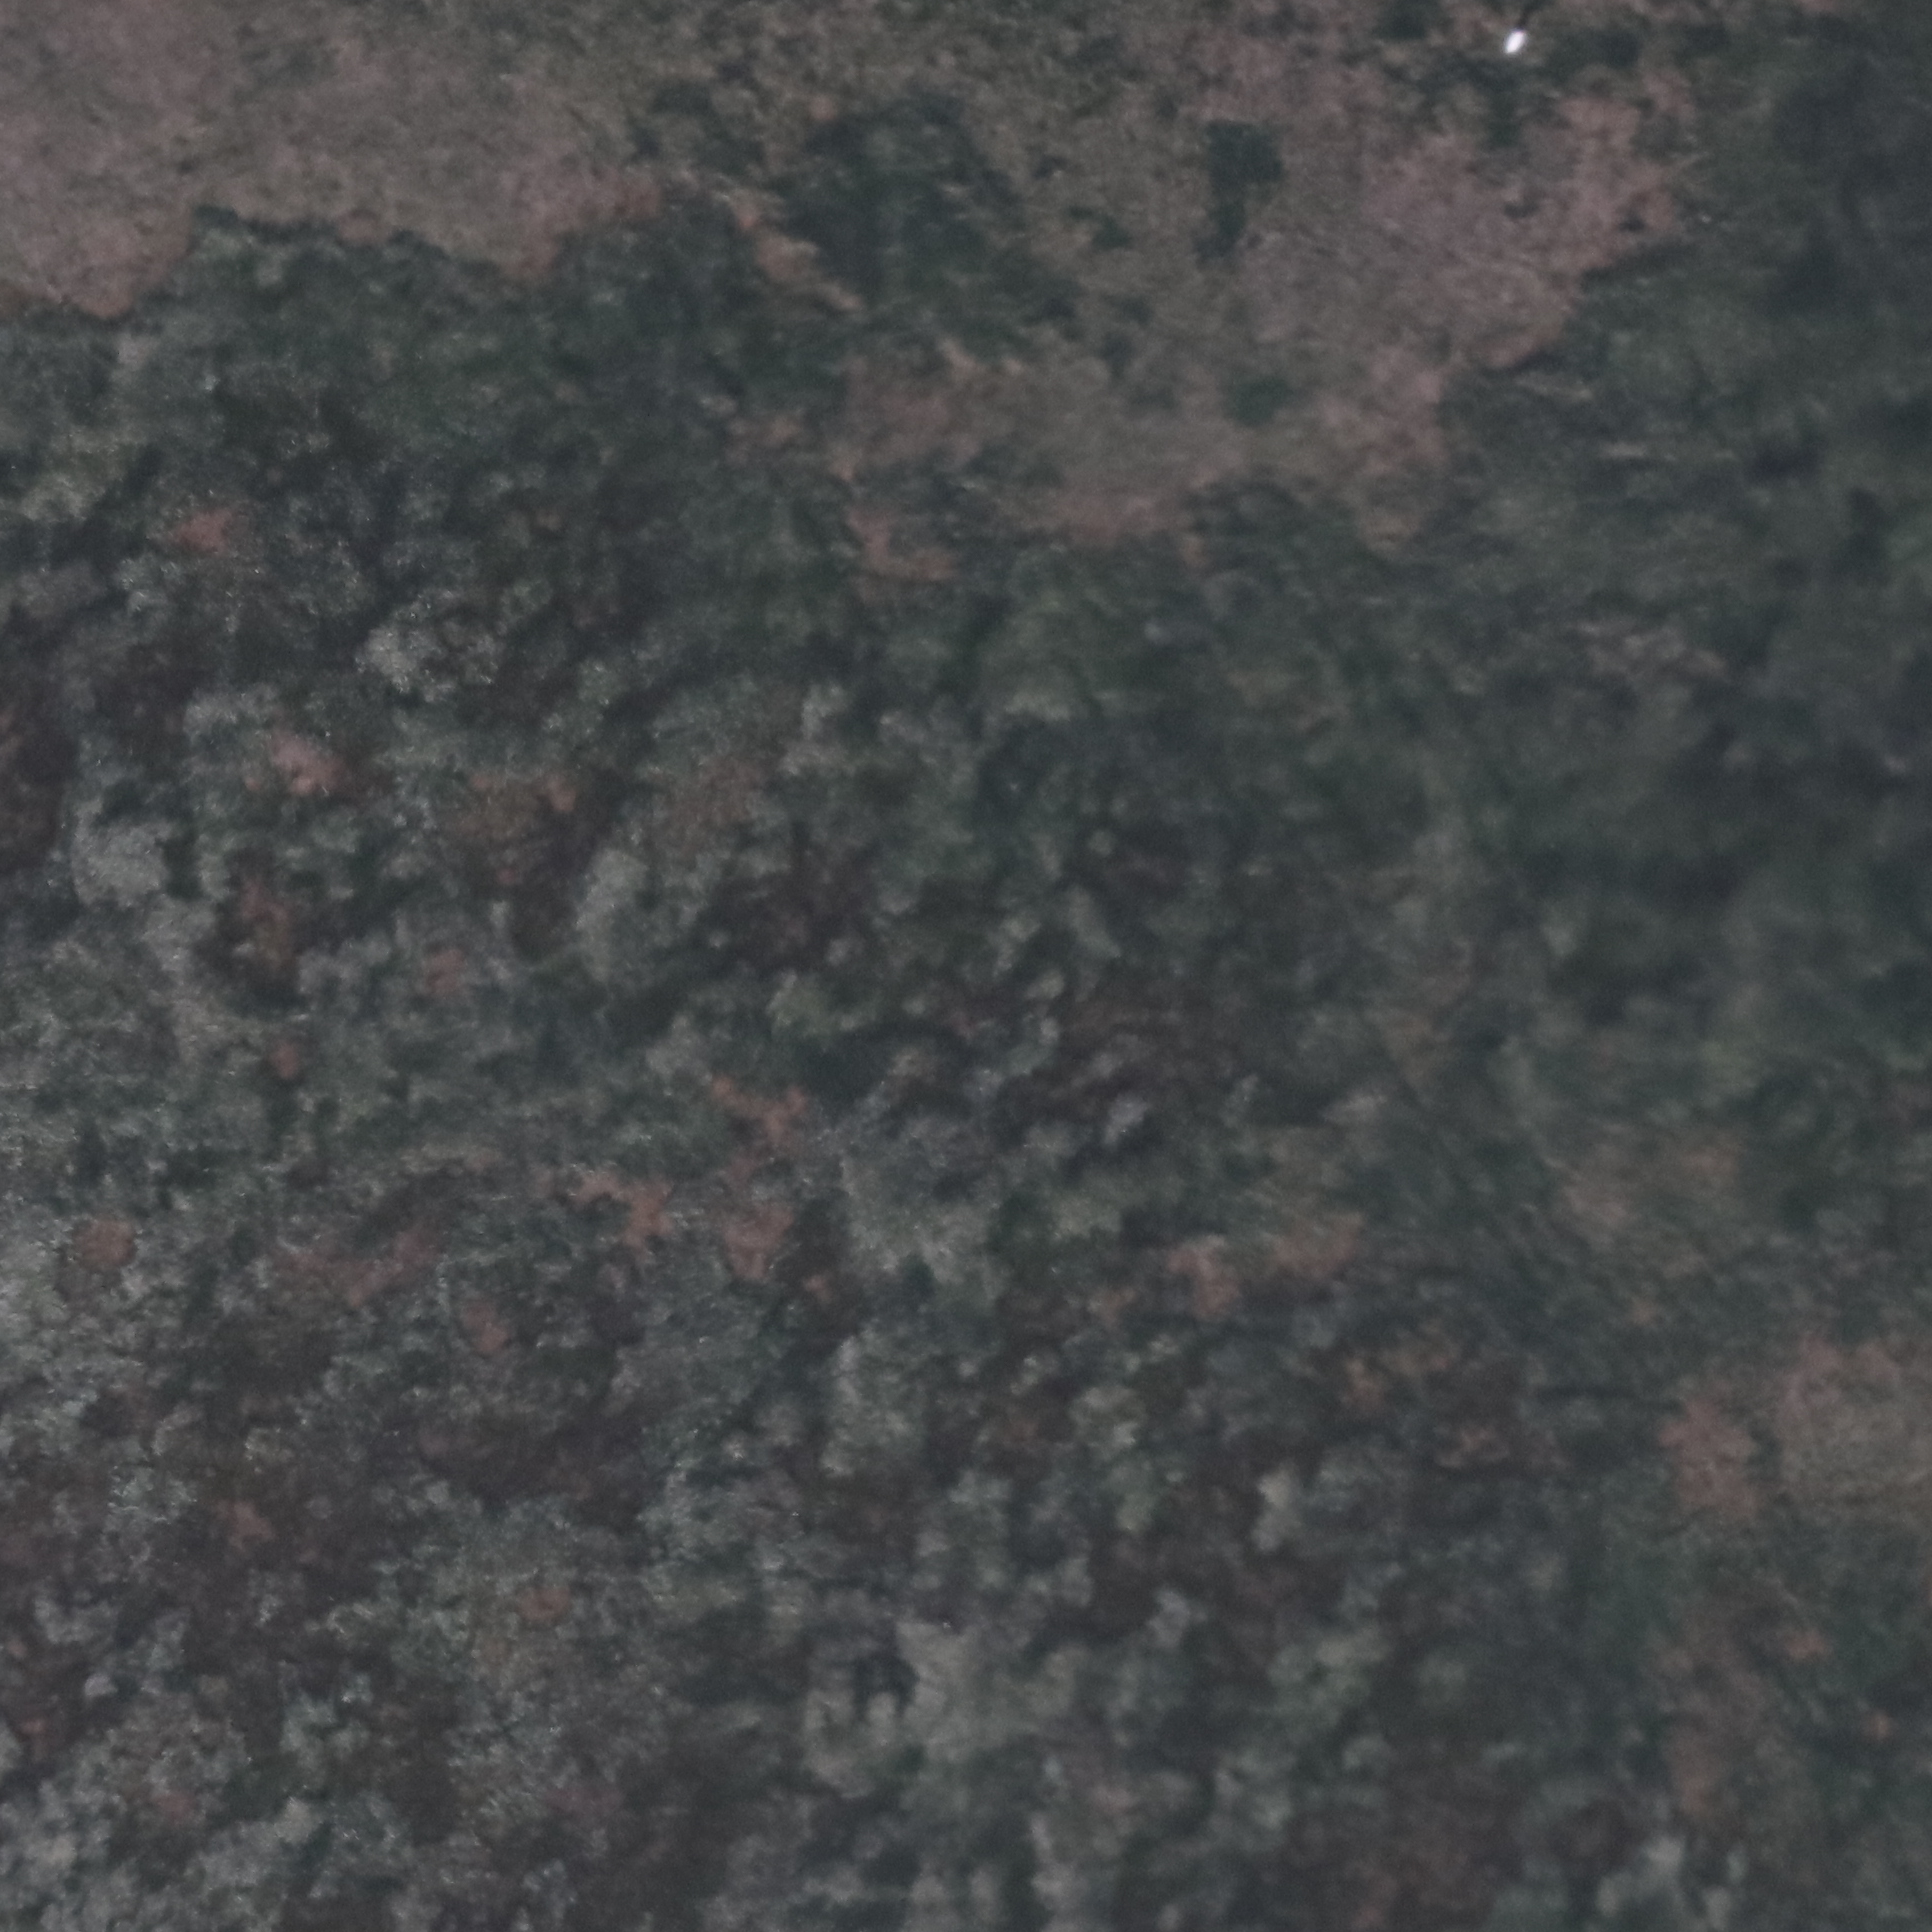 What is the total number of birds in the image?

1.